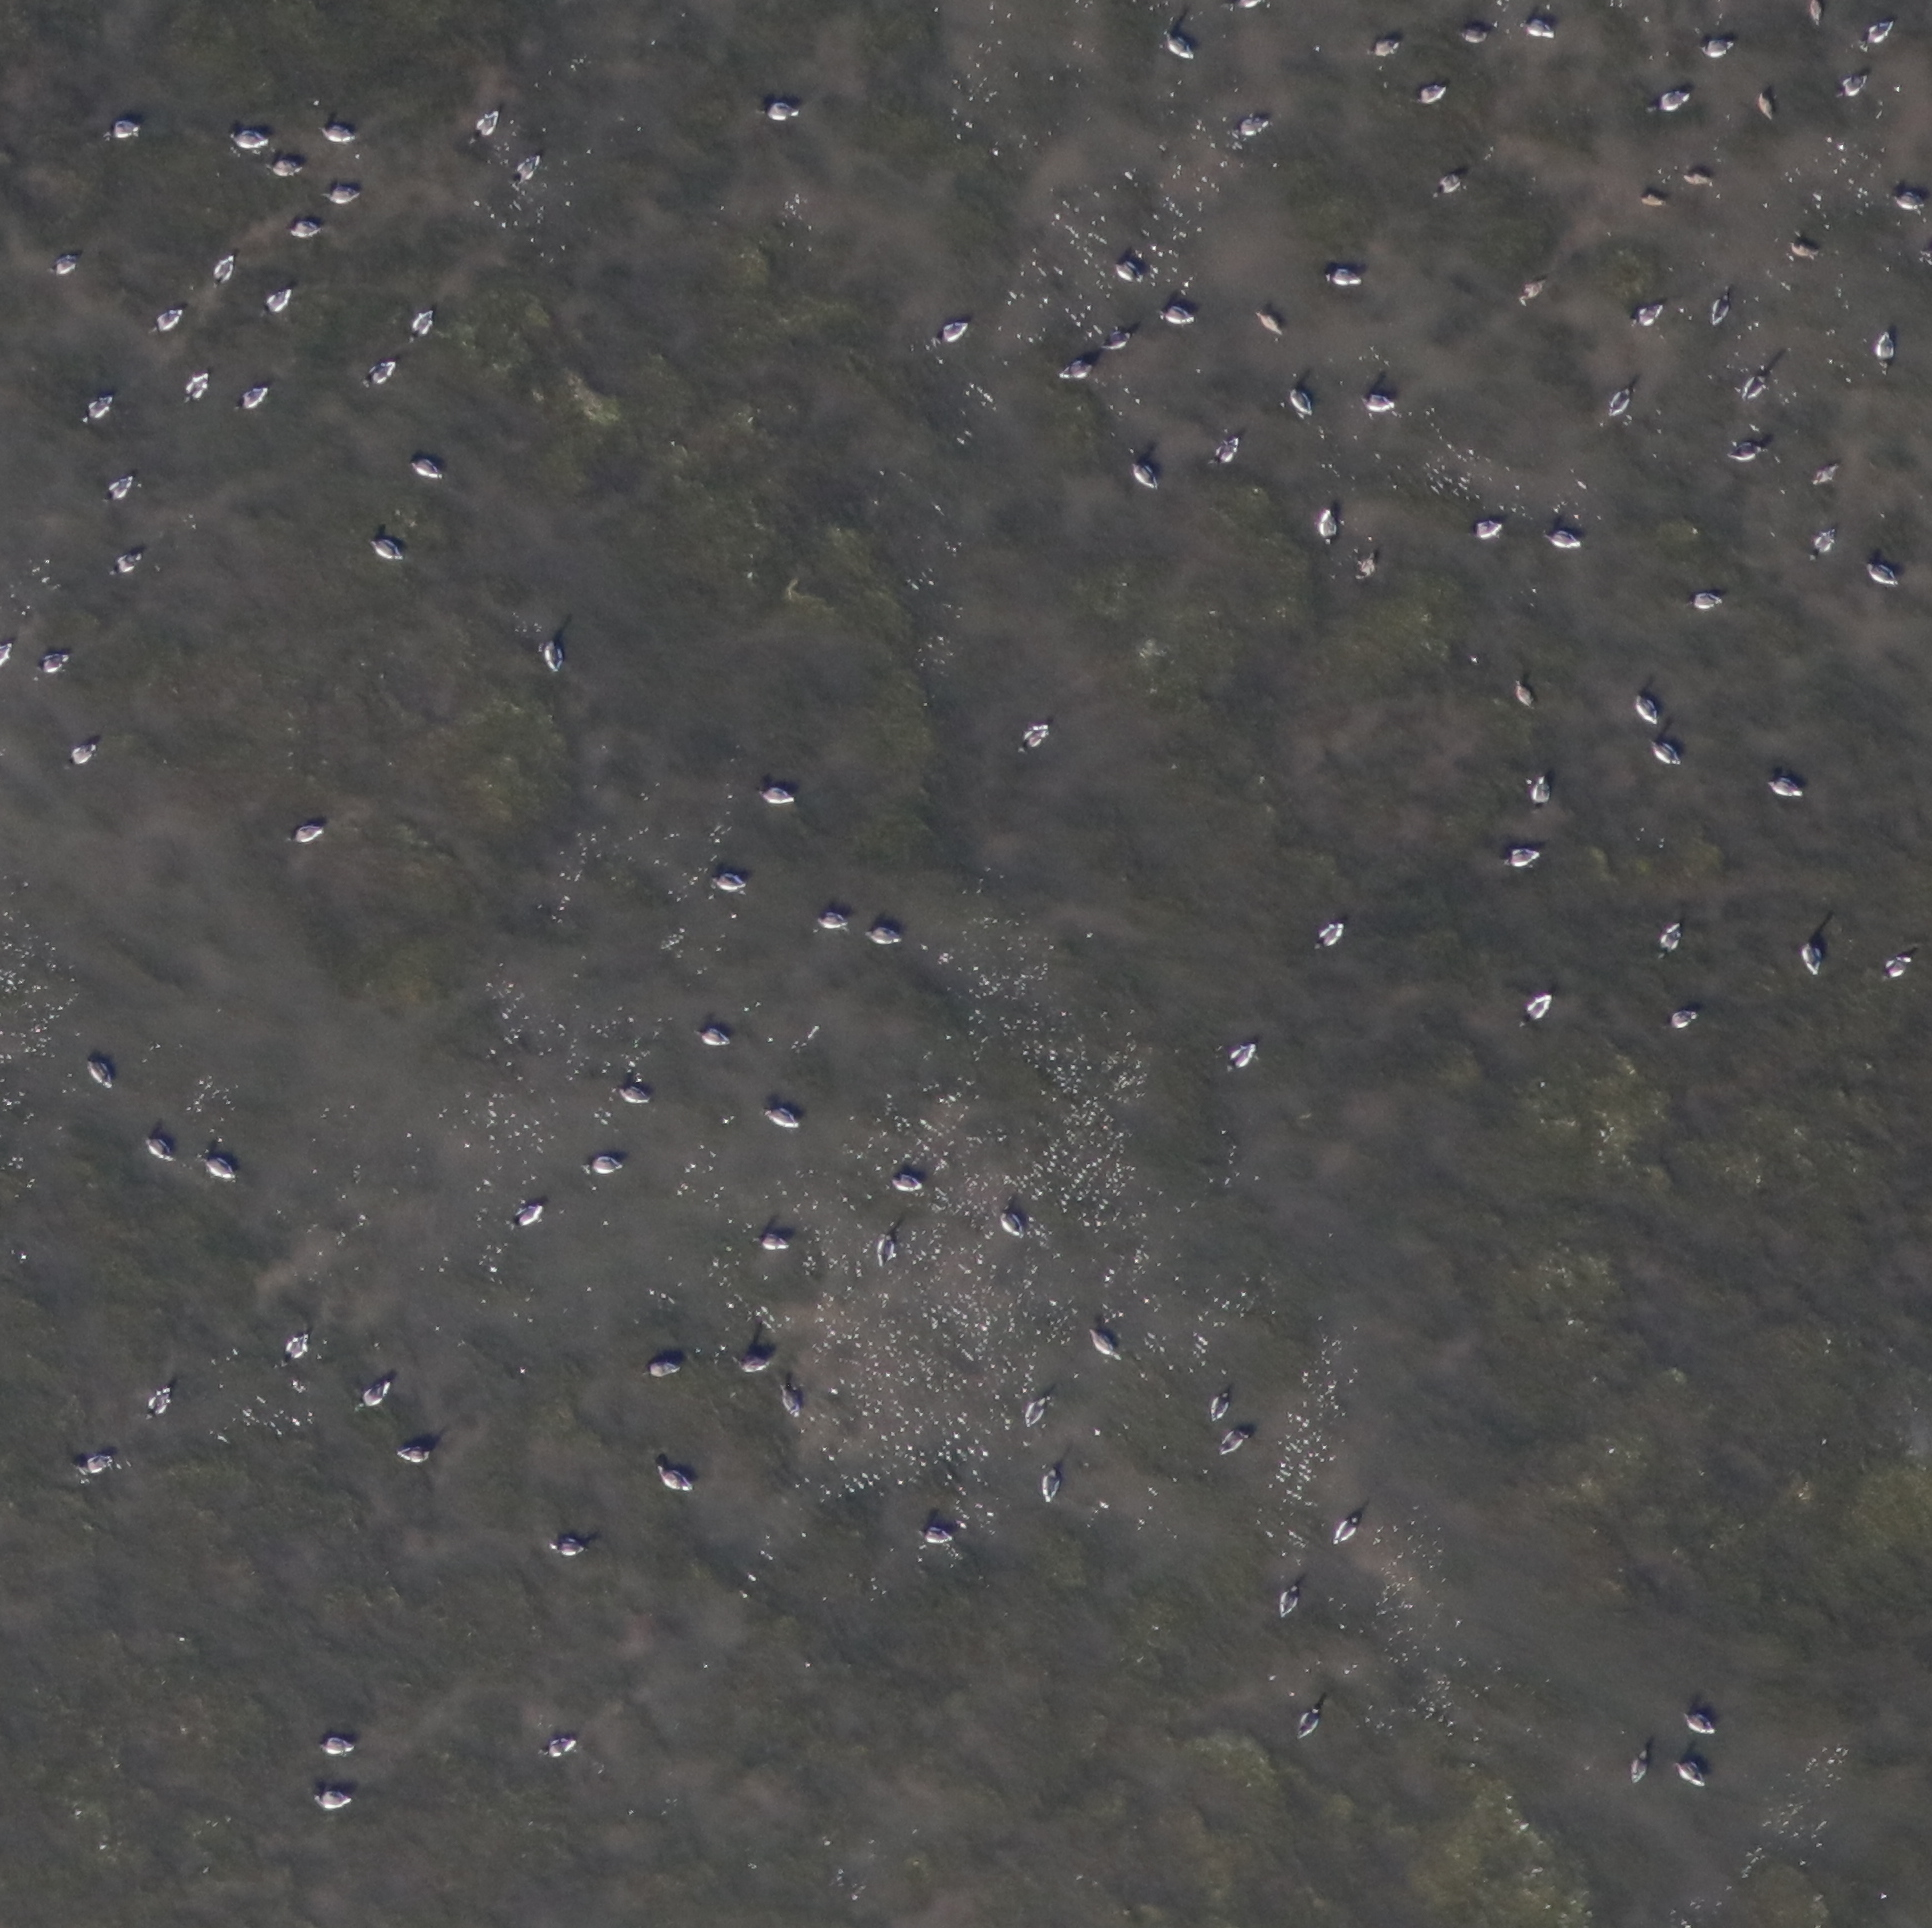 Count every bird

123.